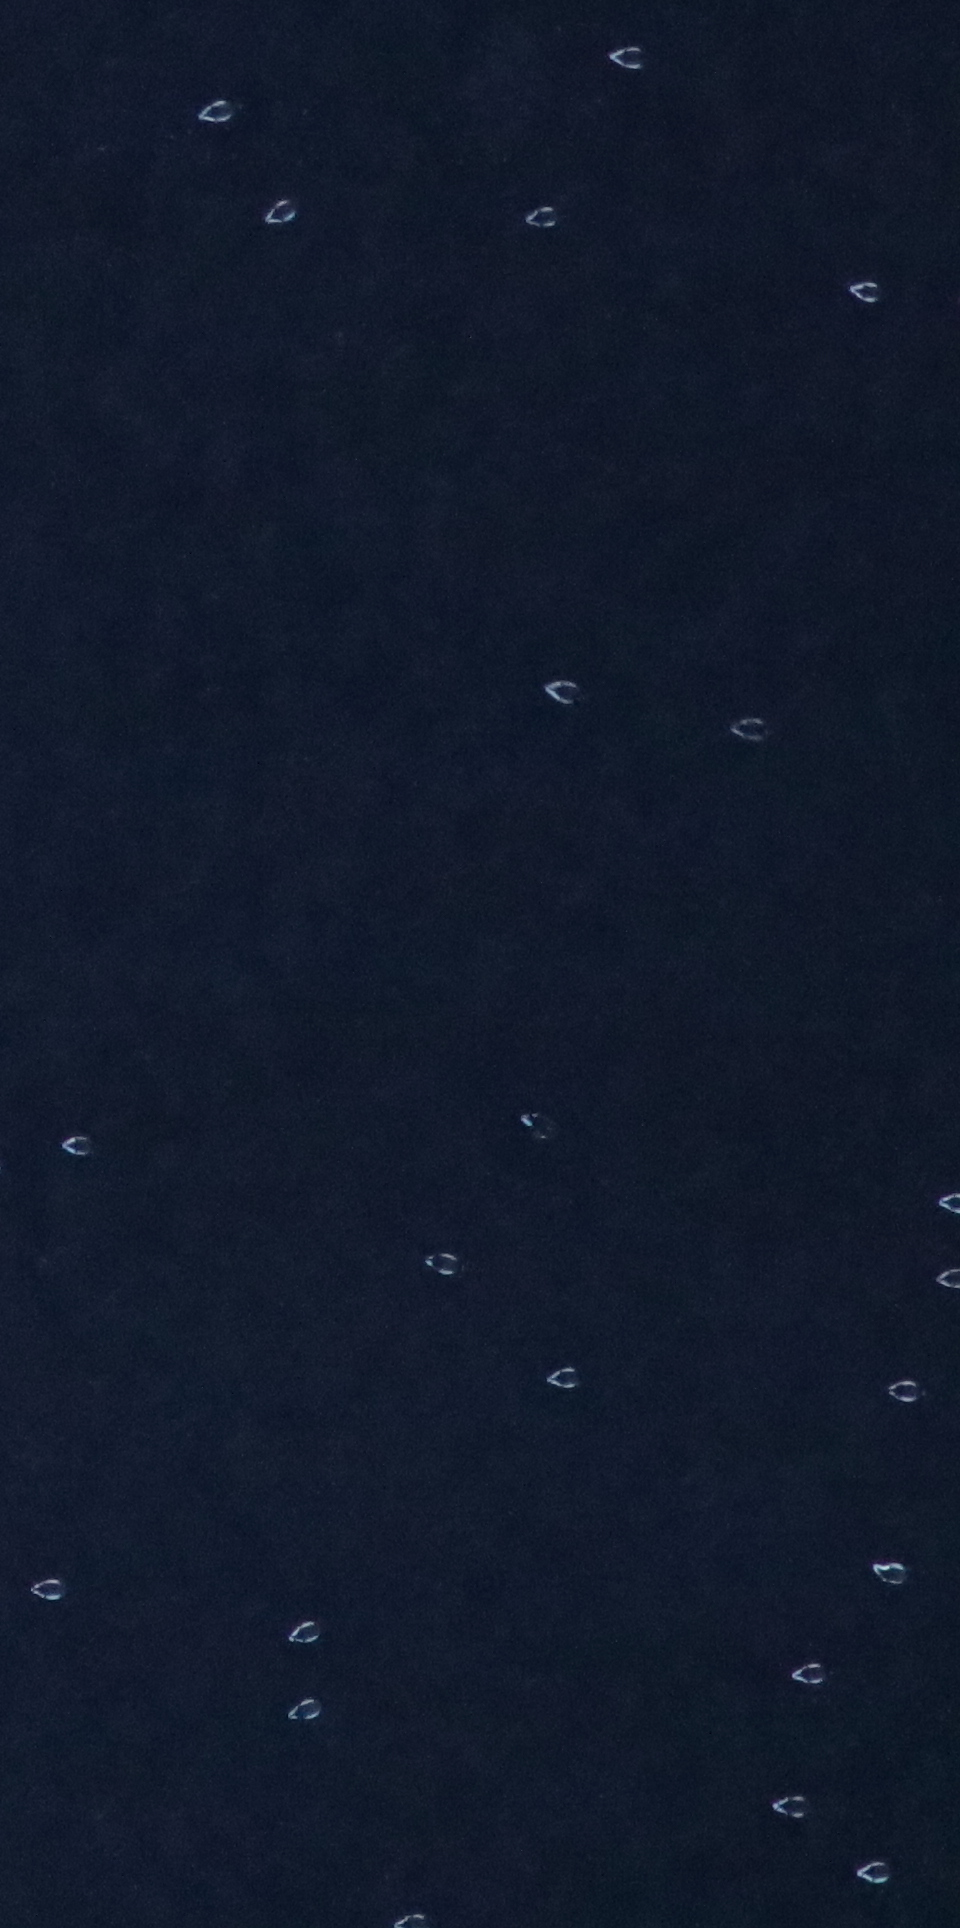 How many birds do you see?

21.